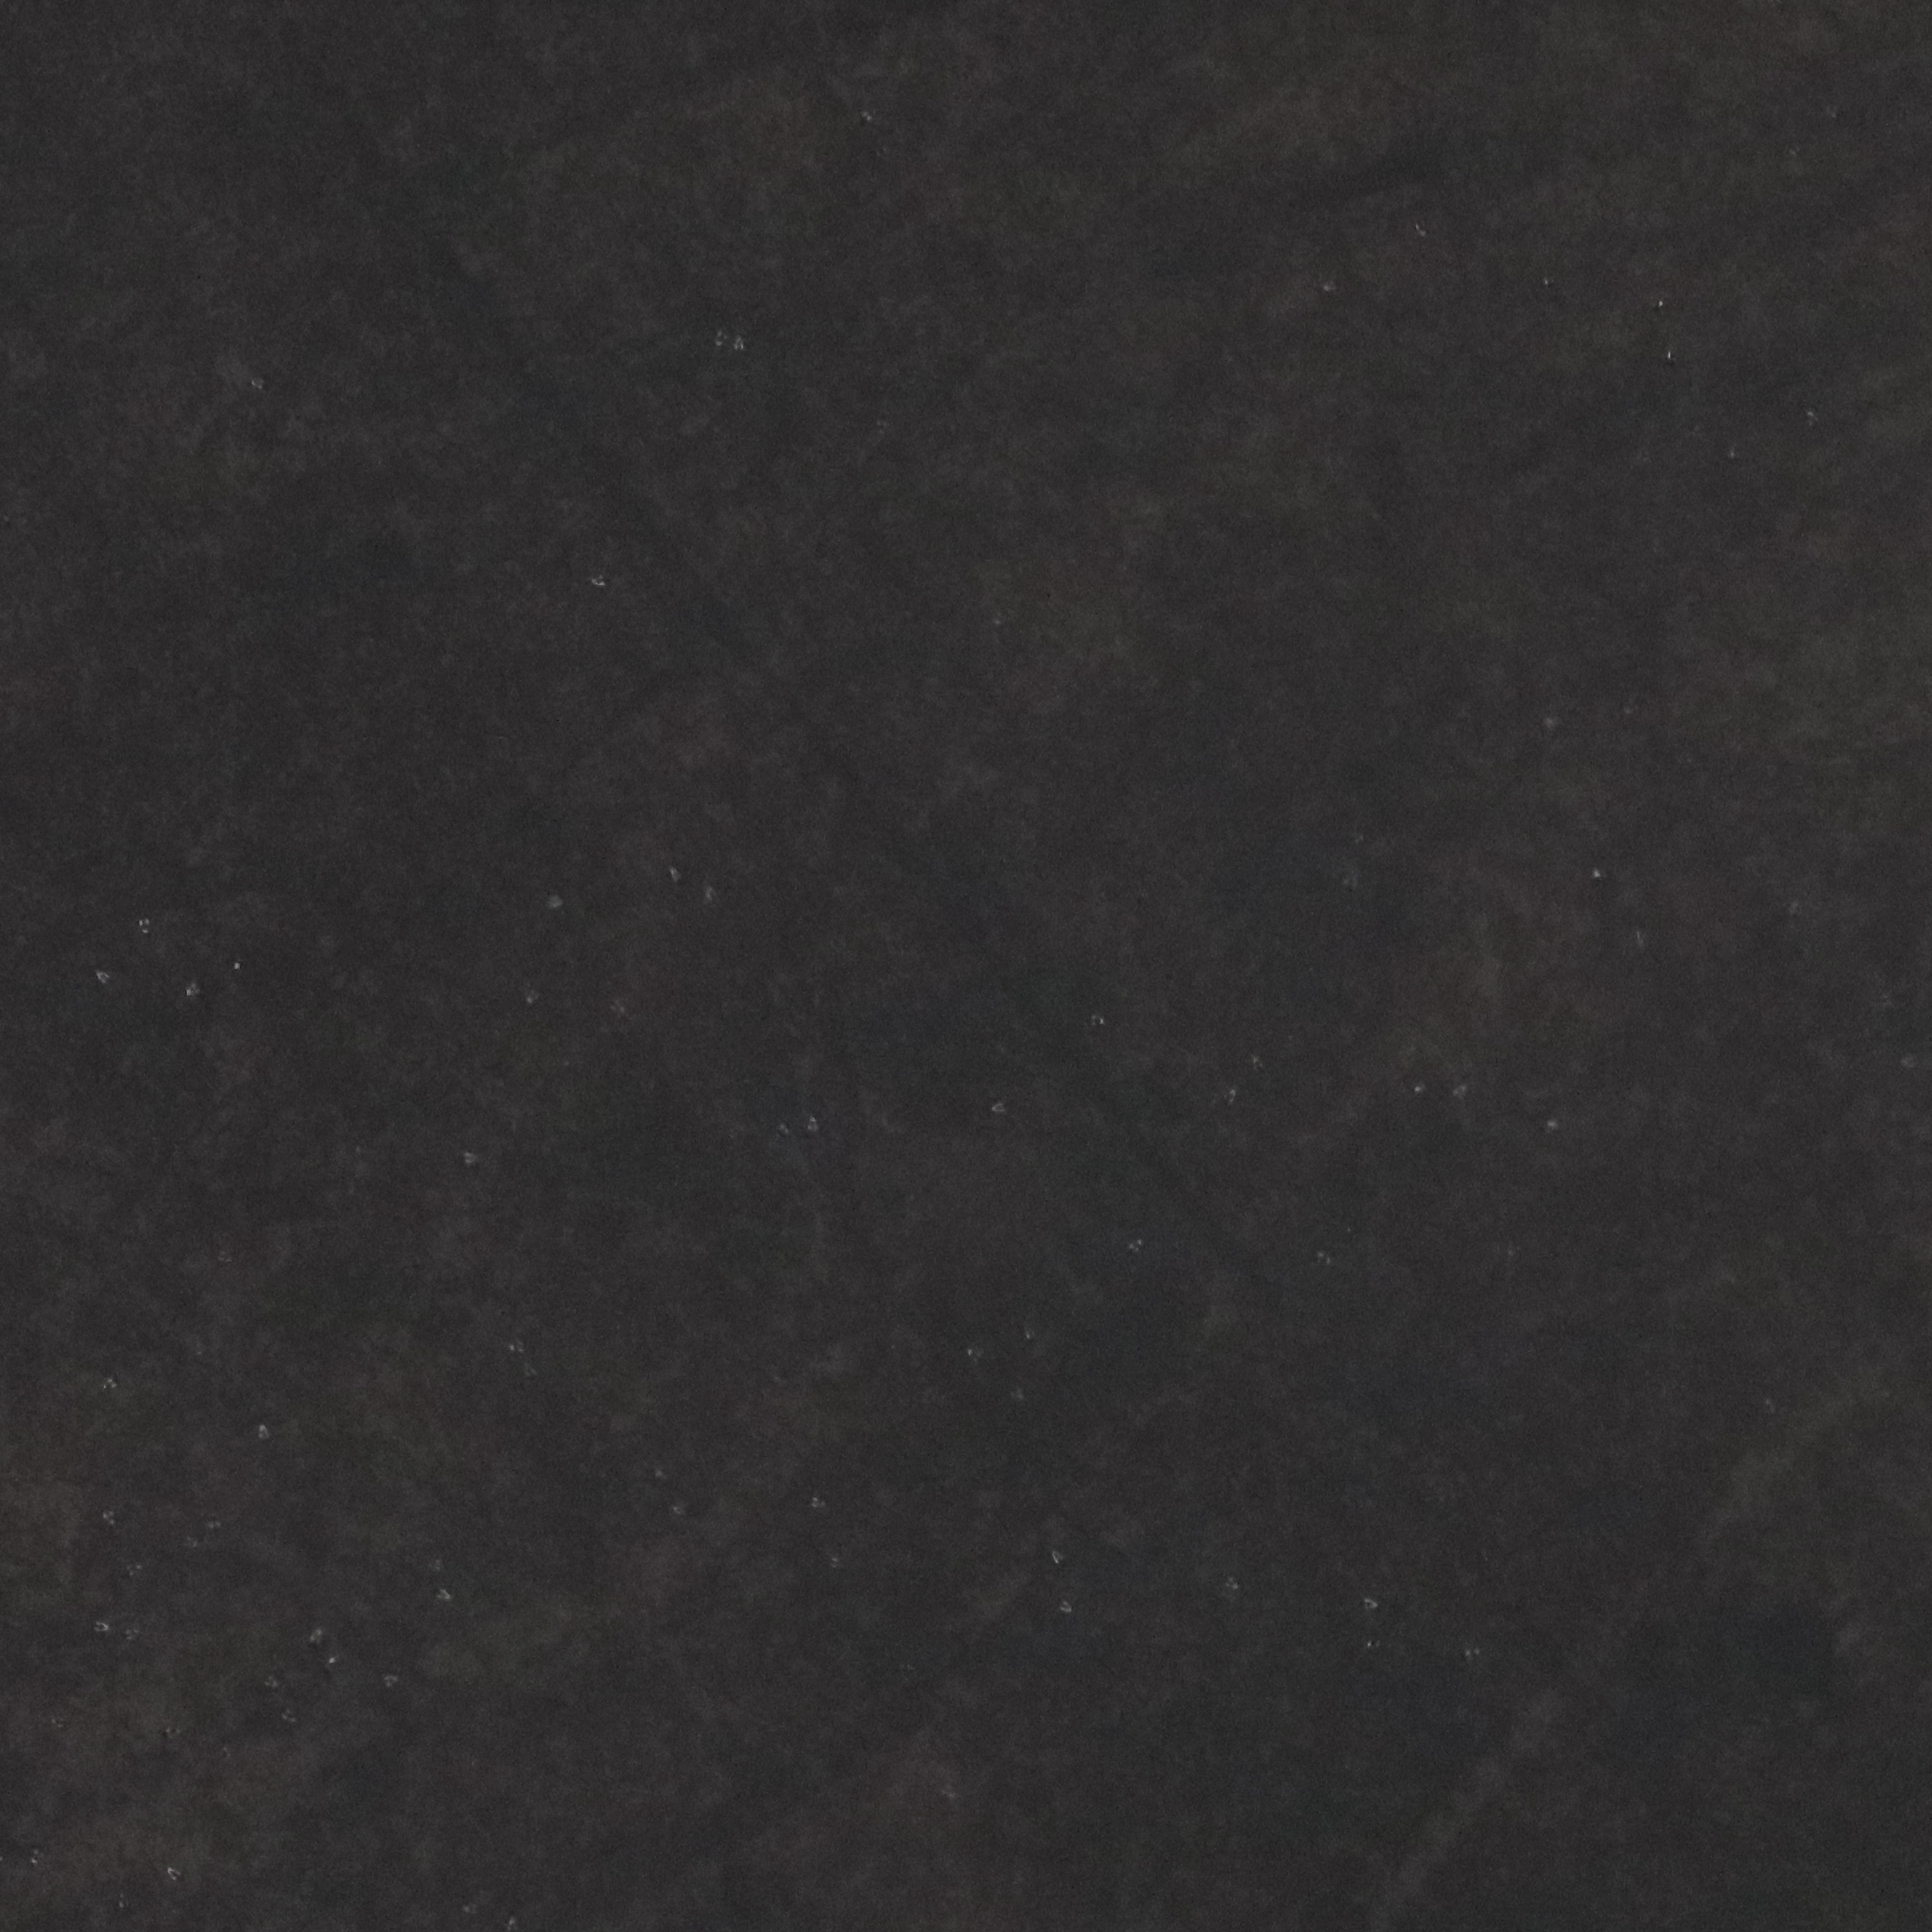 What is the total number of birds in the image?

80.